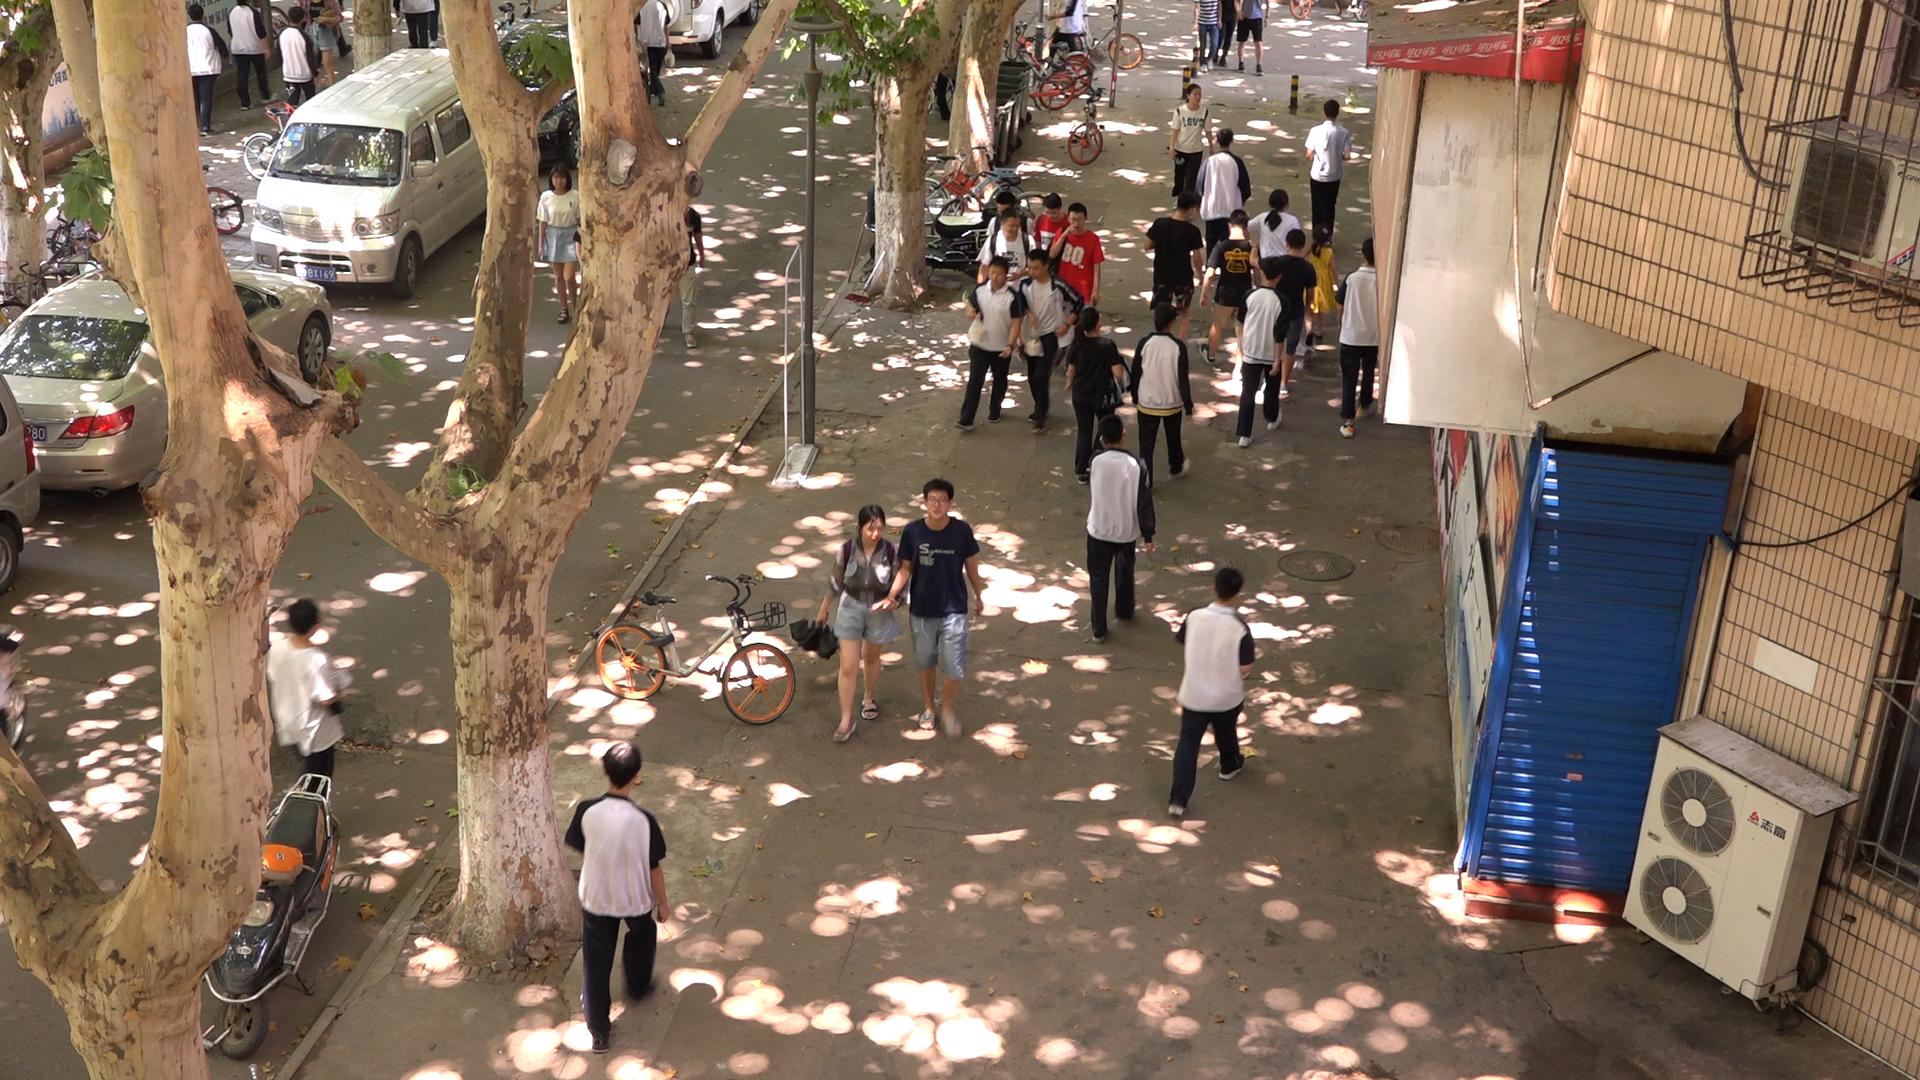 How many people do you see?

28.